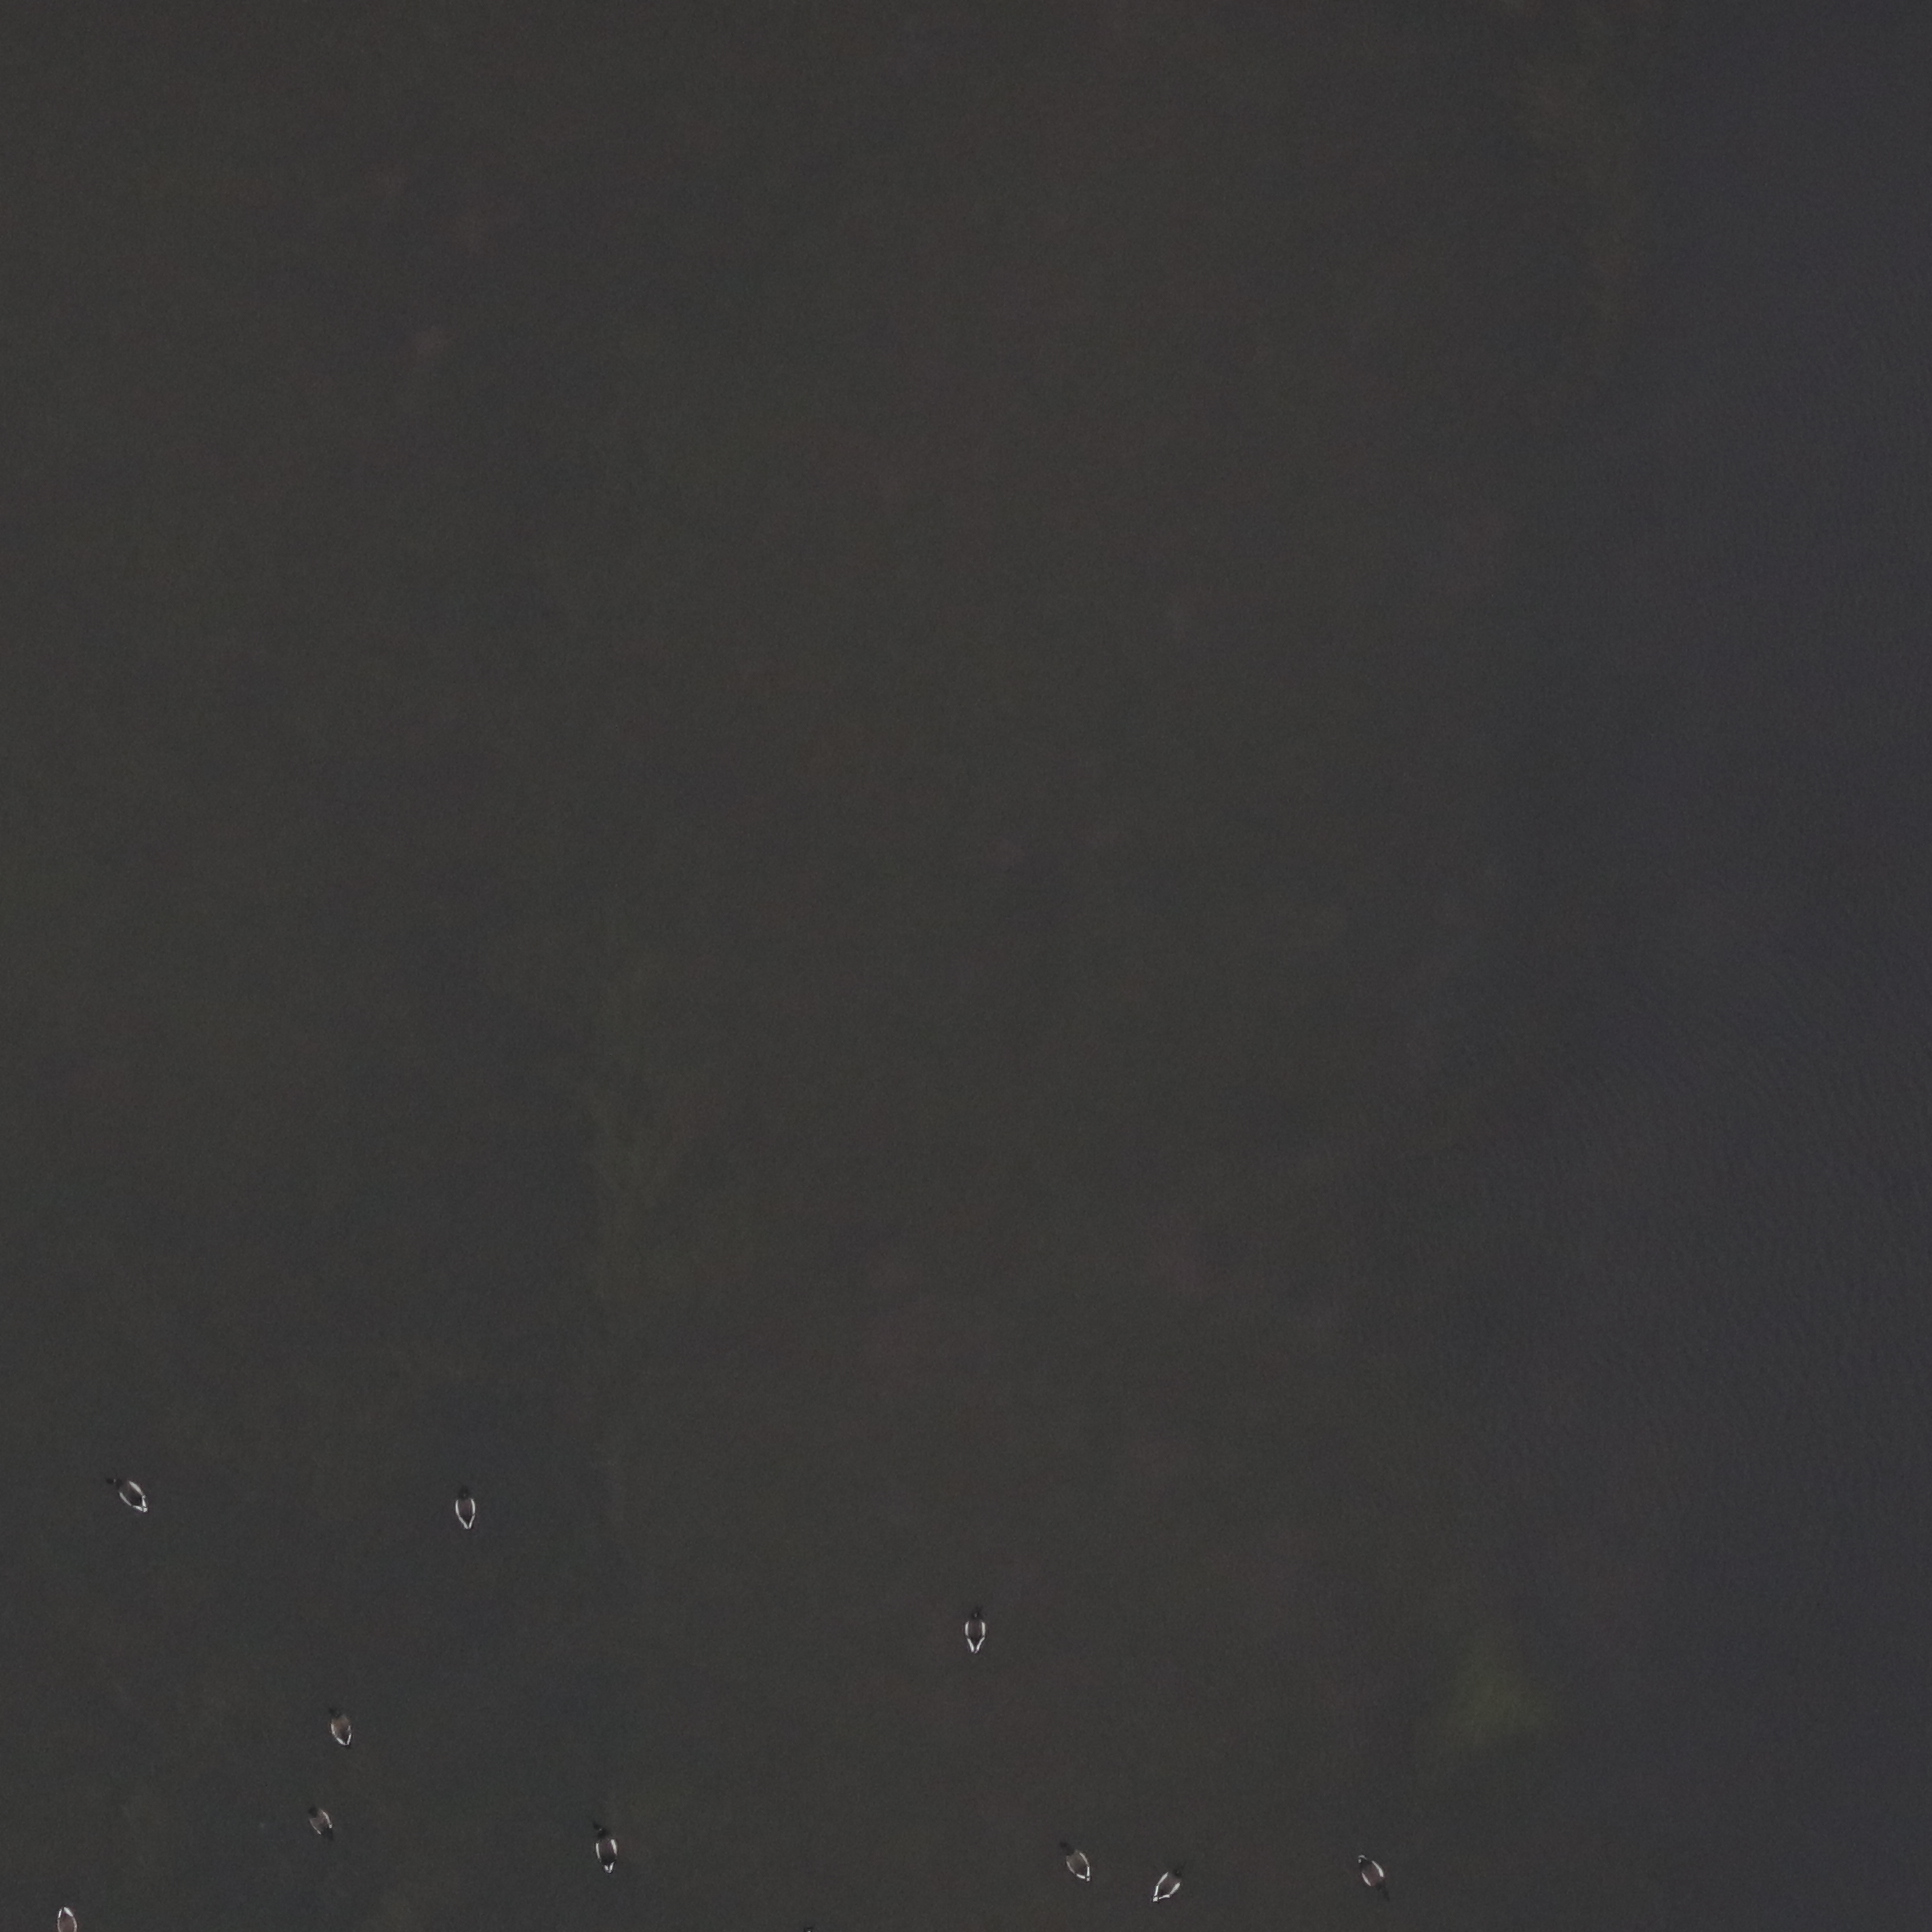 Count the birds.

10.